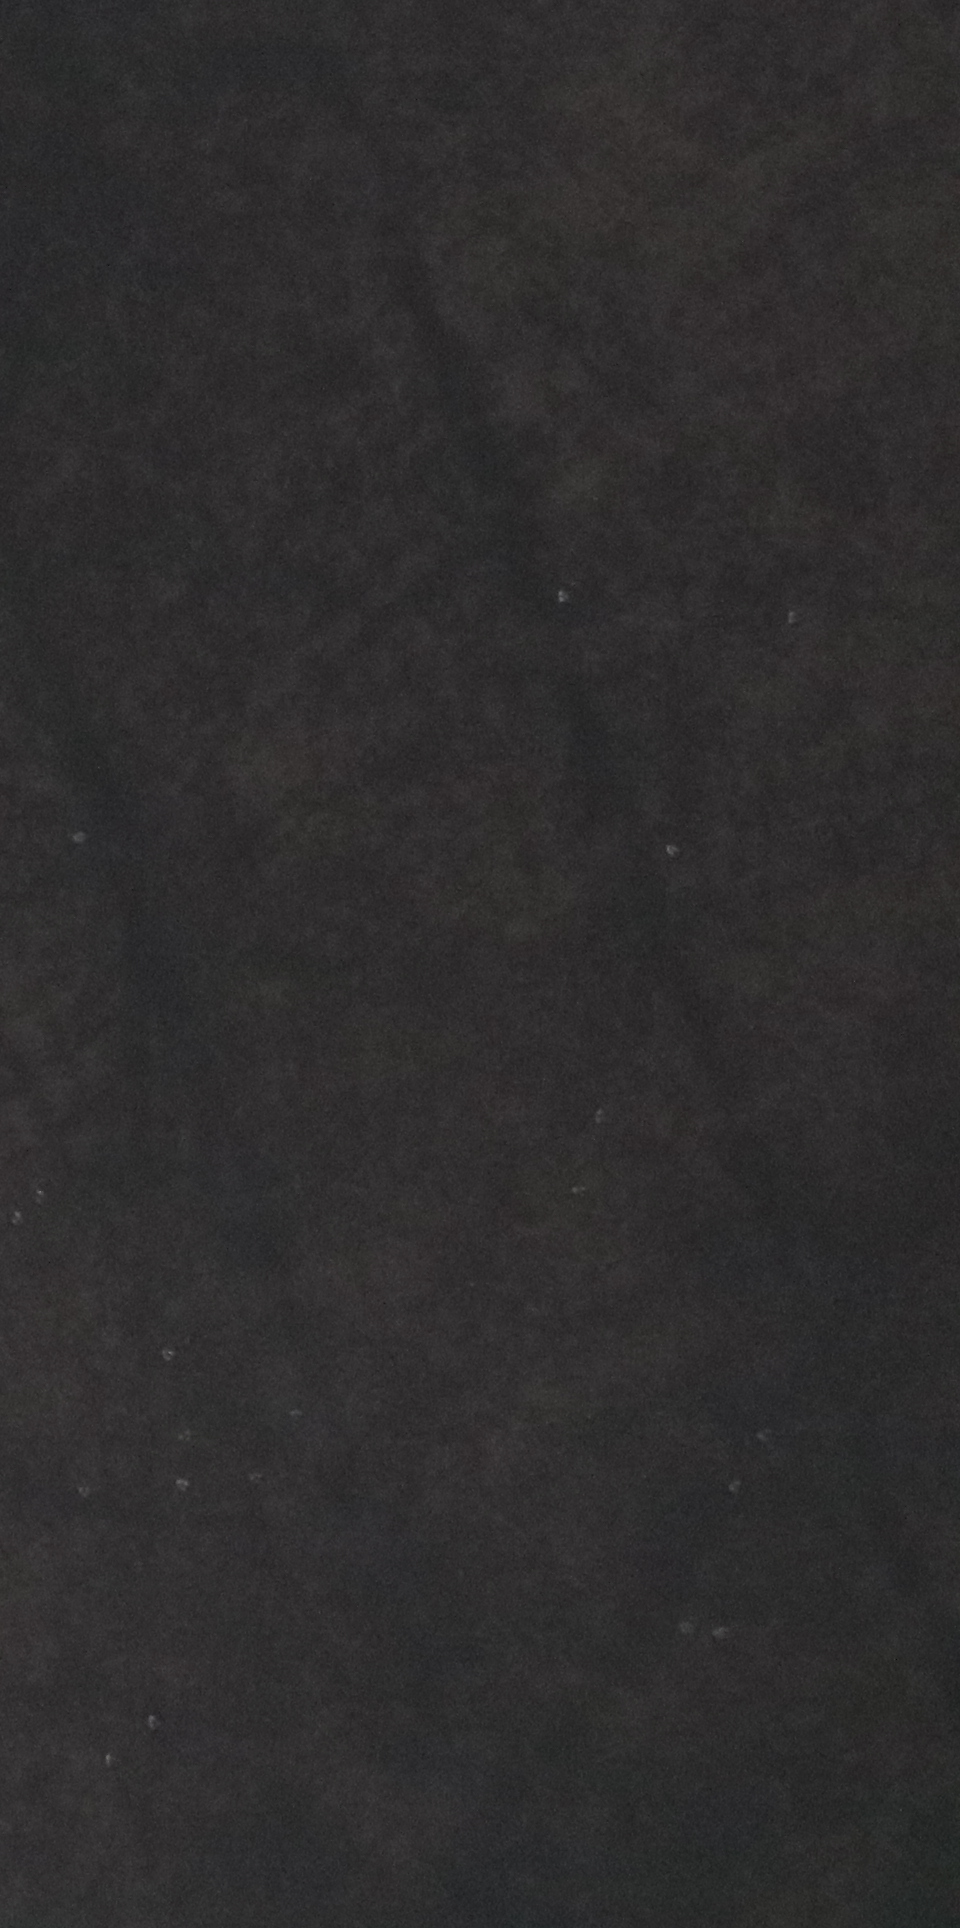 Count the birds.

19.